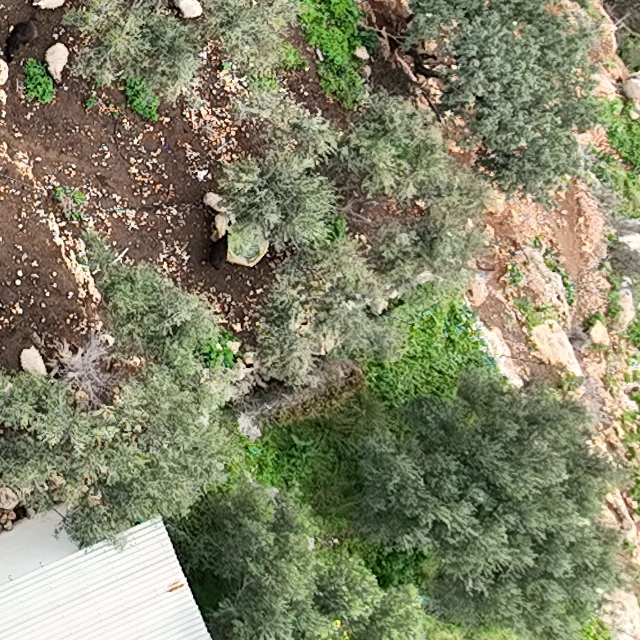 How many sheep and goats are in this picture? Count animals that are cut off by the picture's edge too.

9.